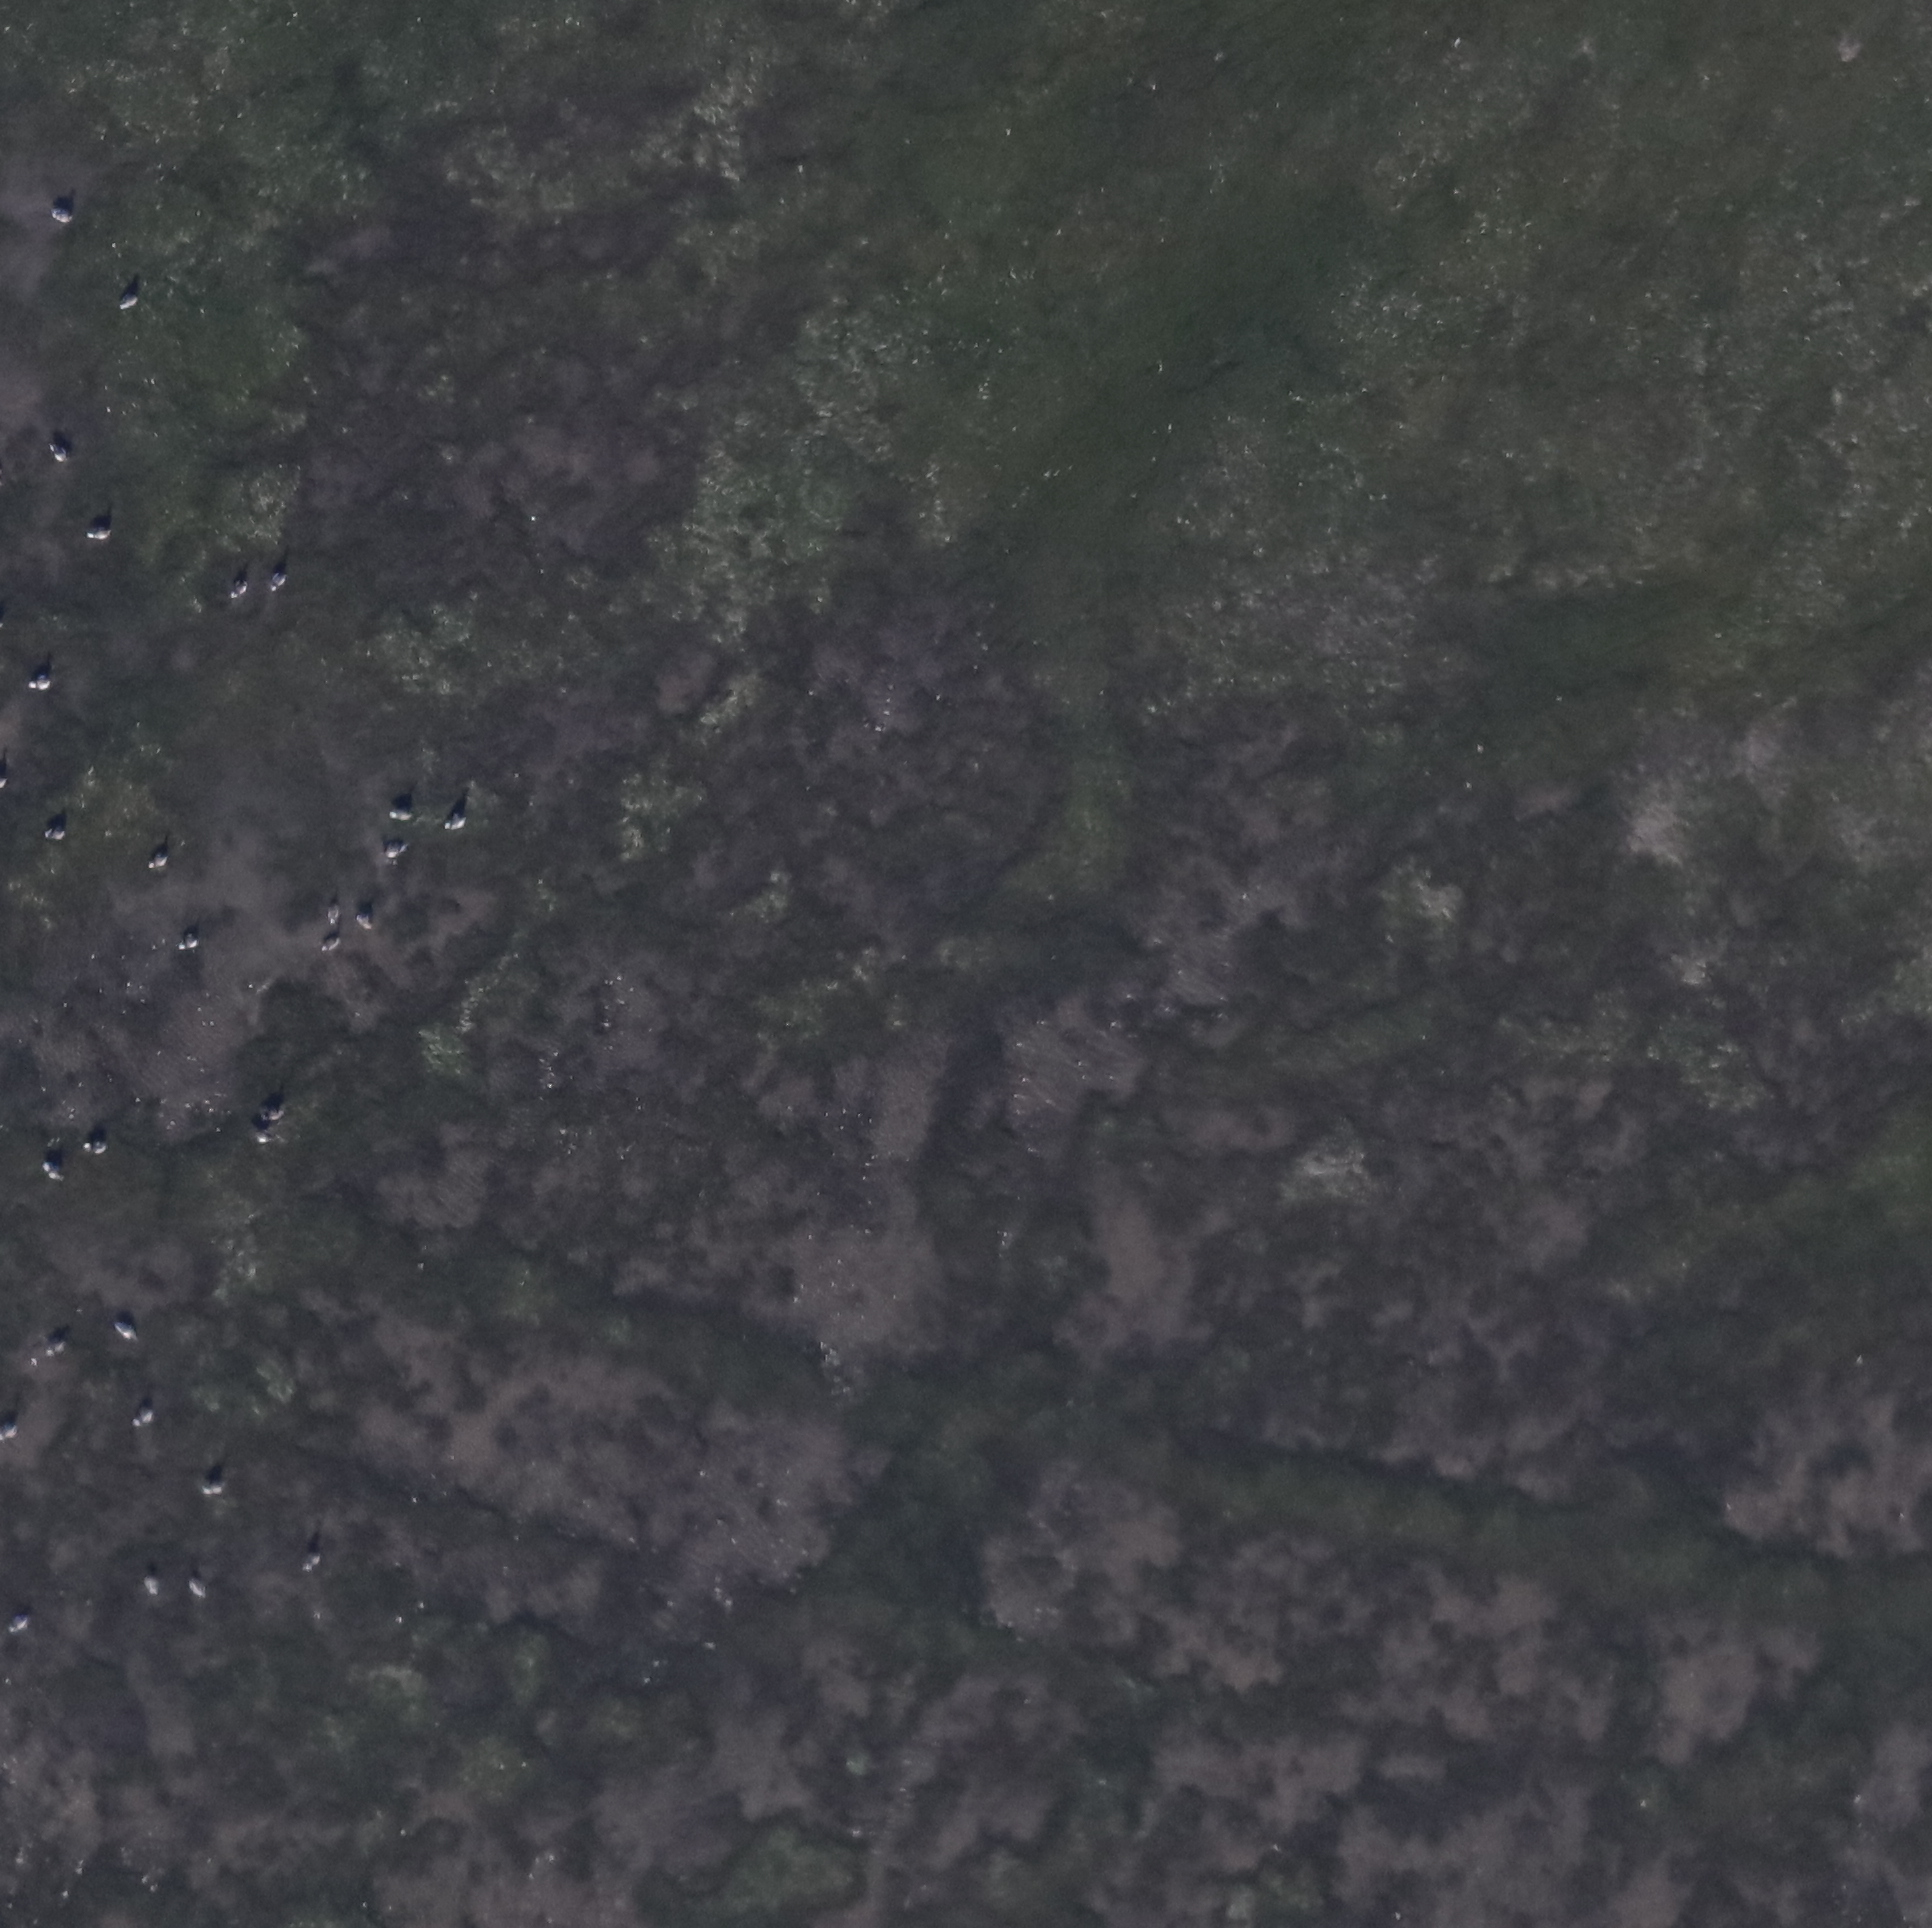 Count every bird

30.